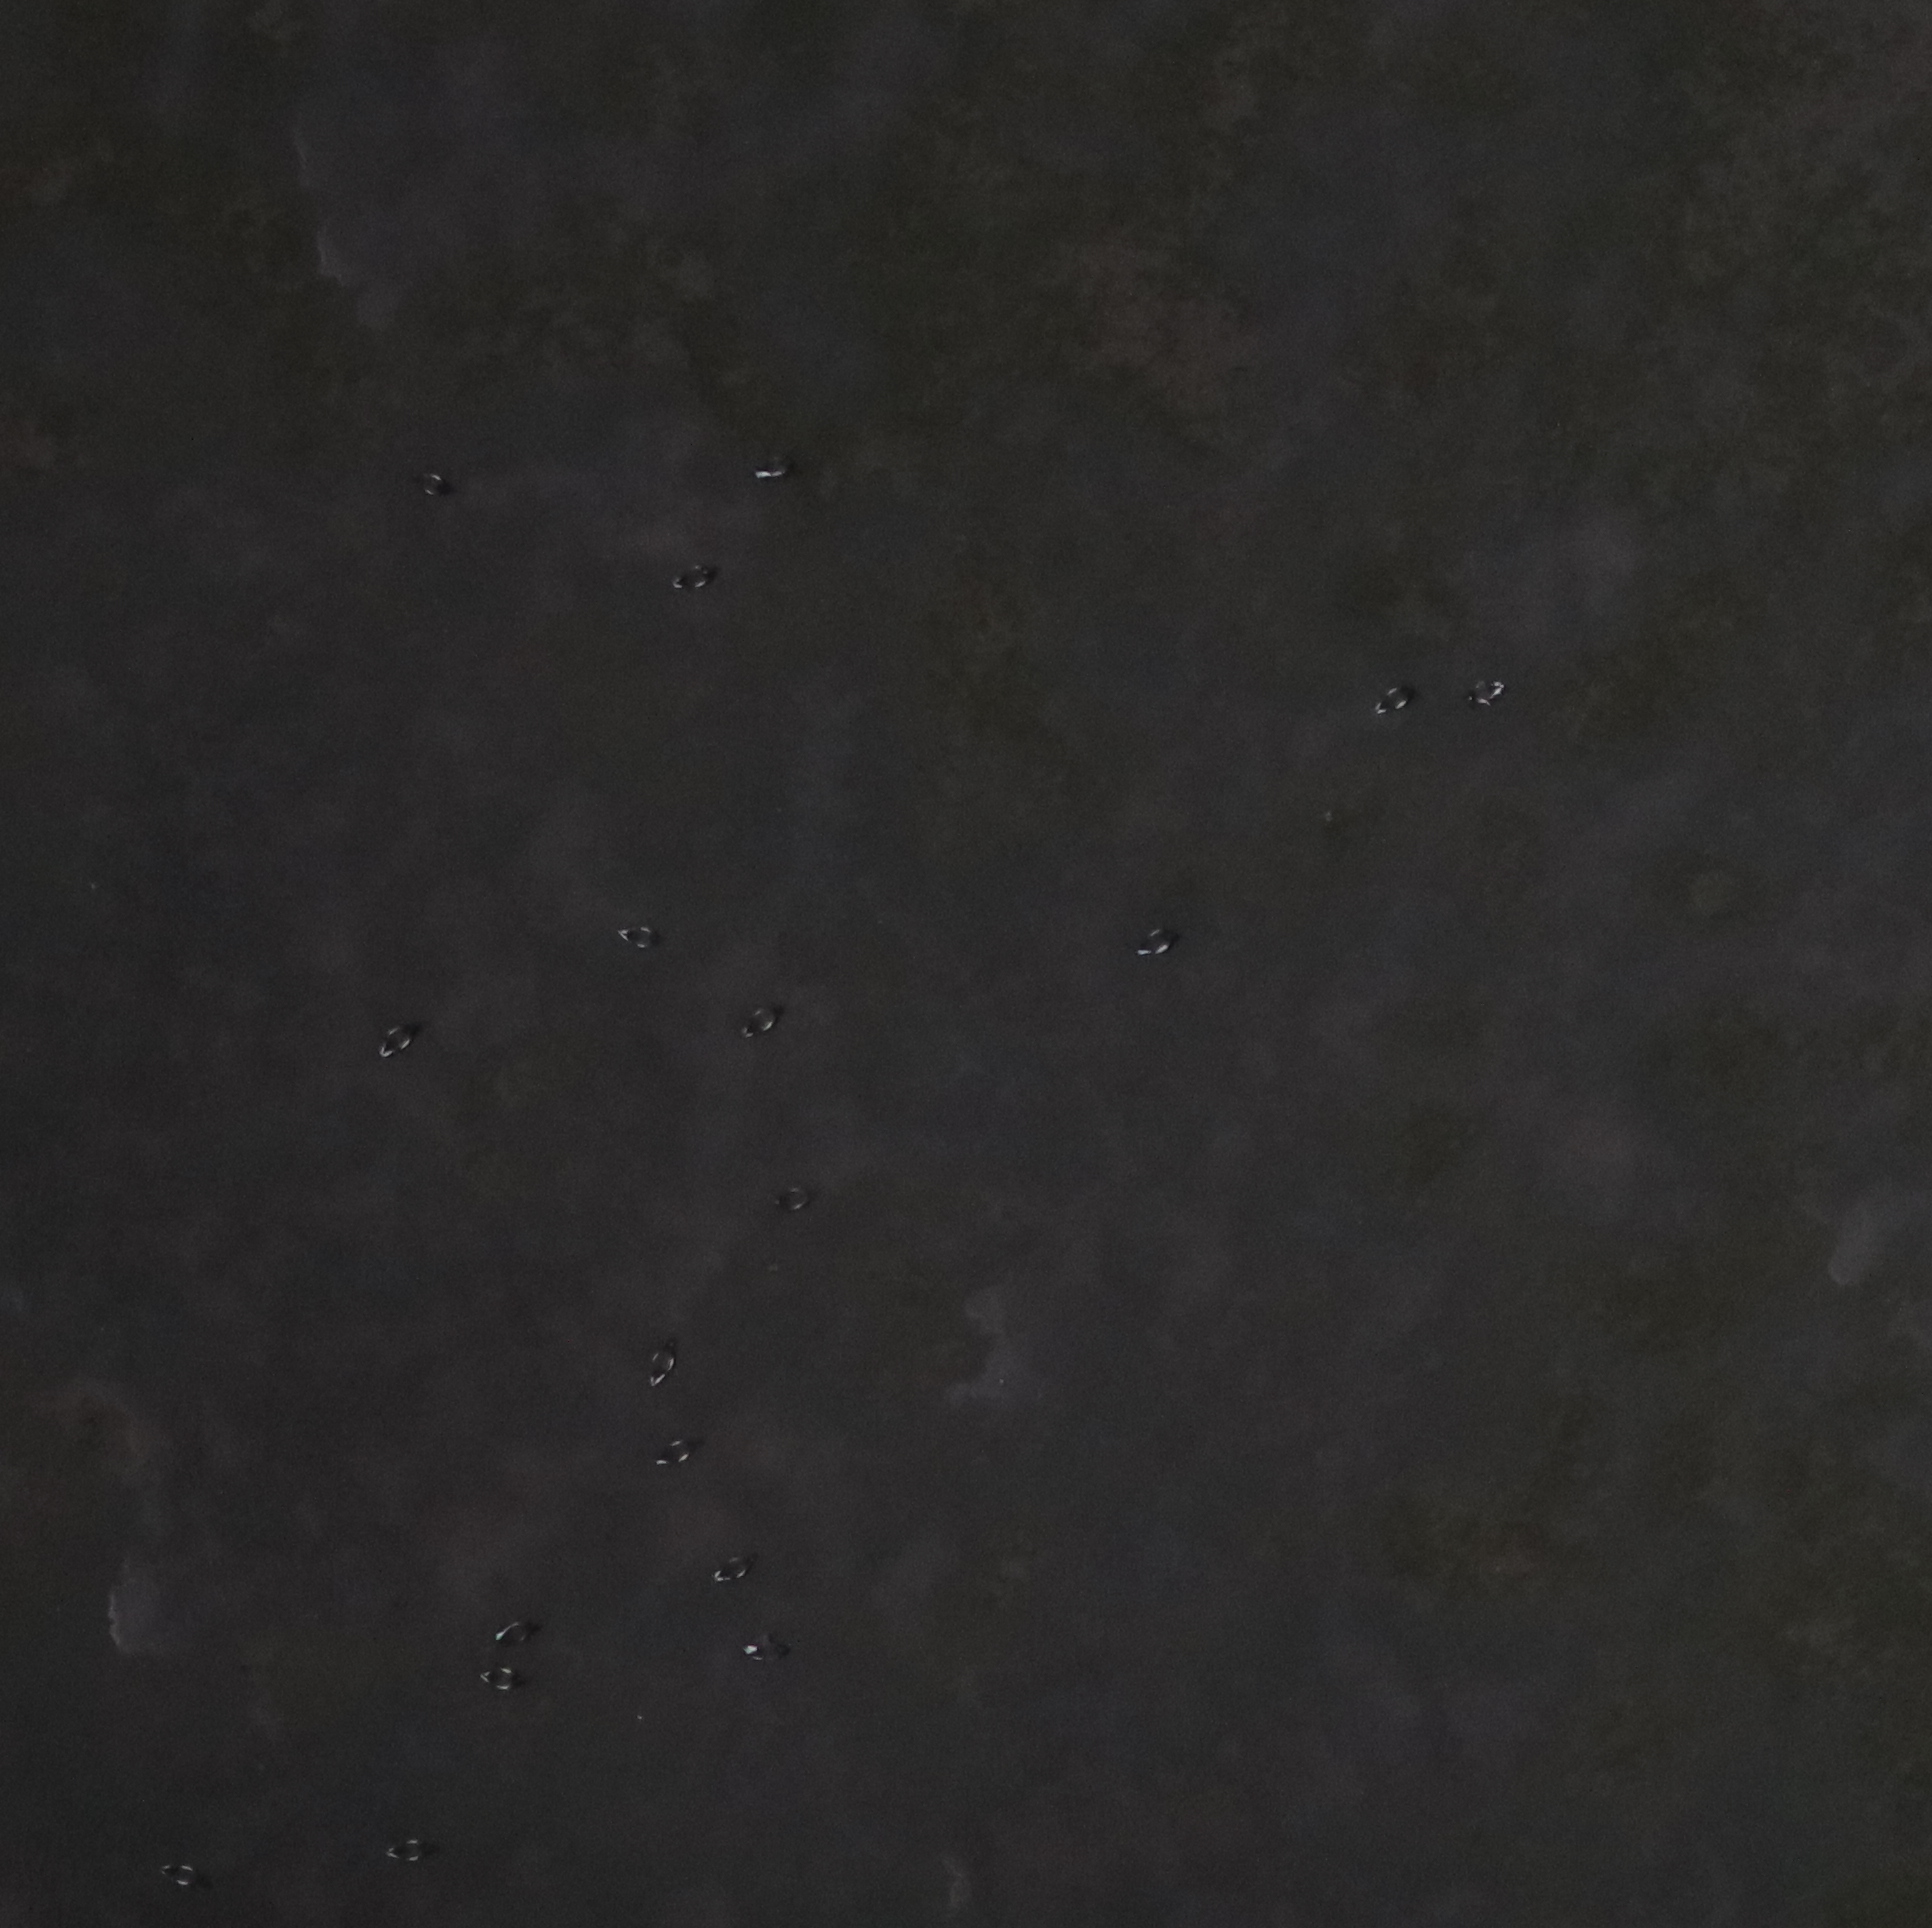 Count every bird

18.